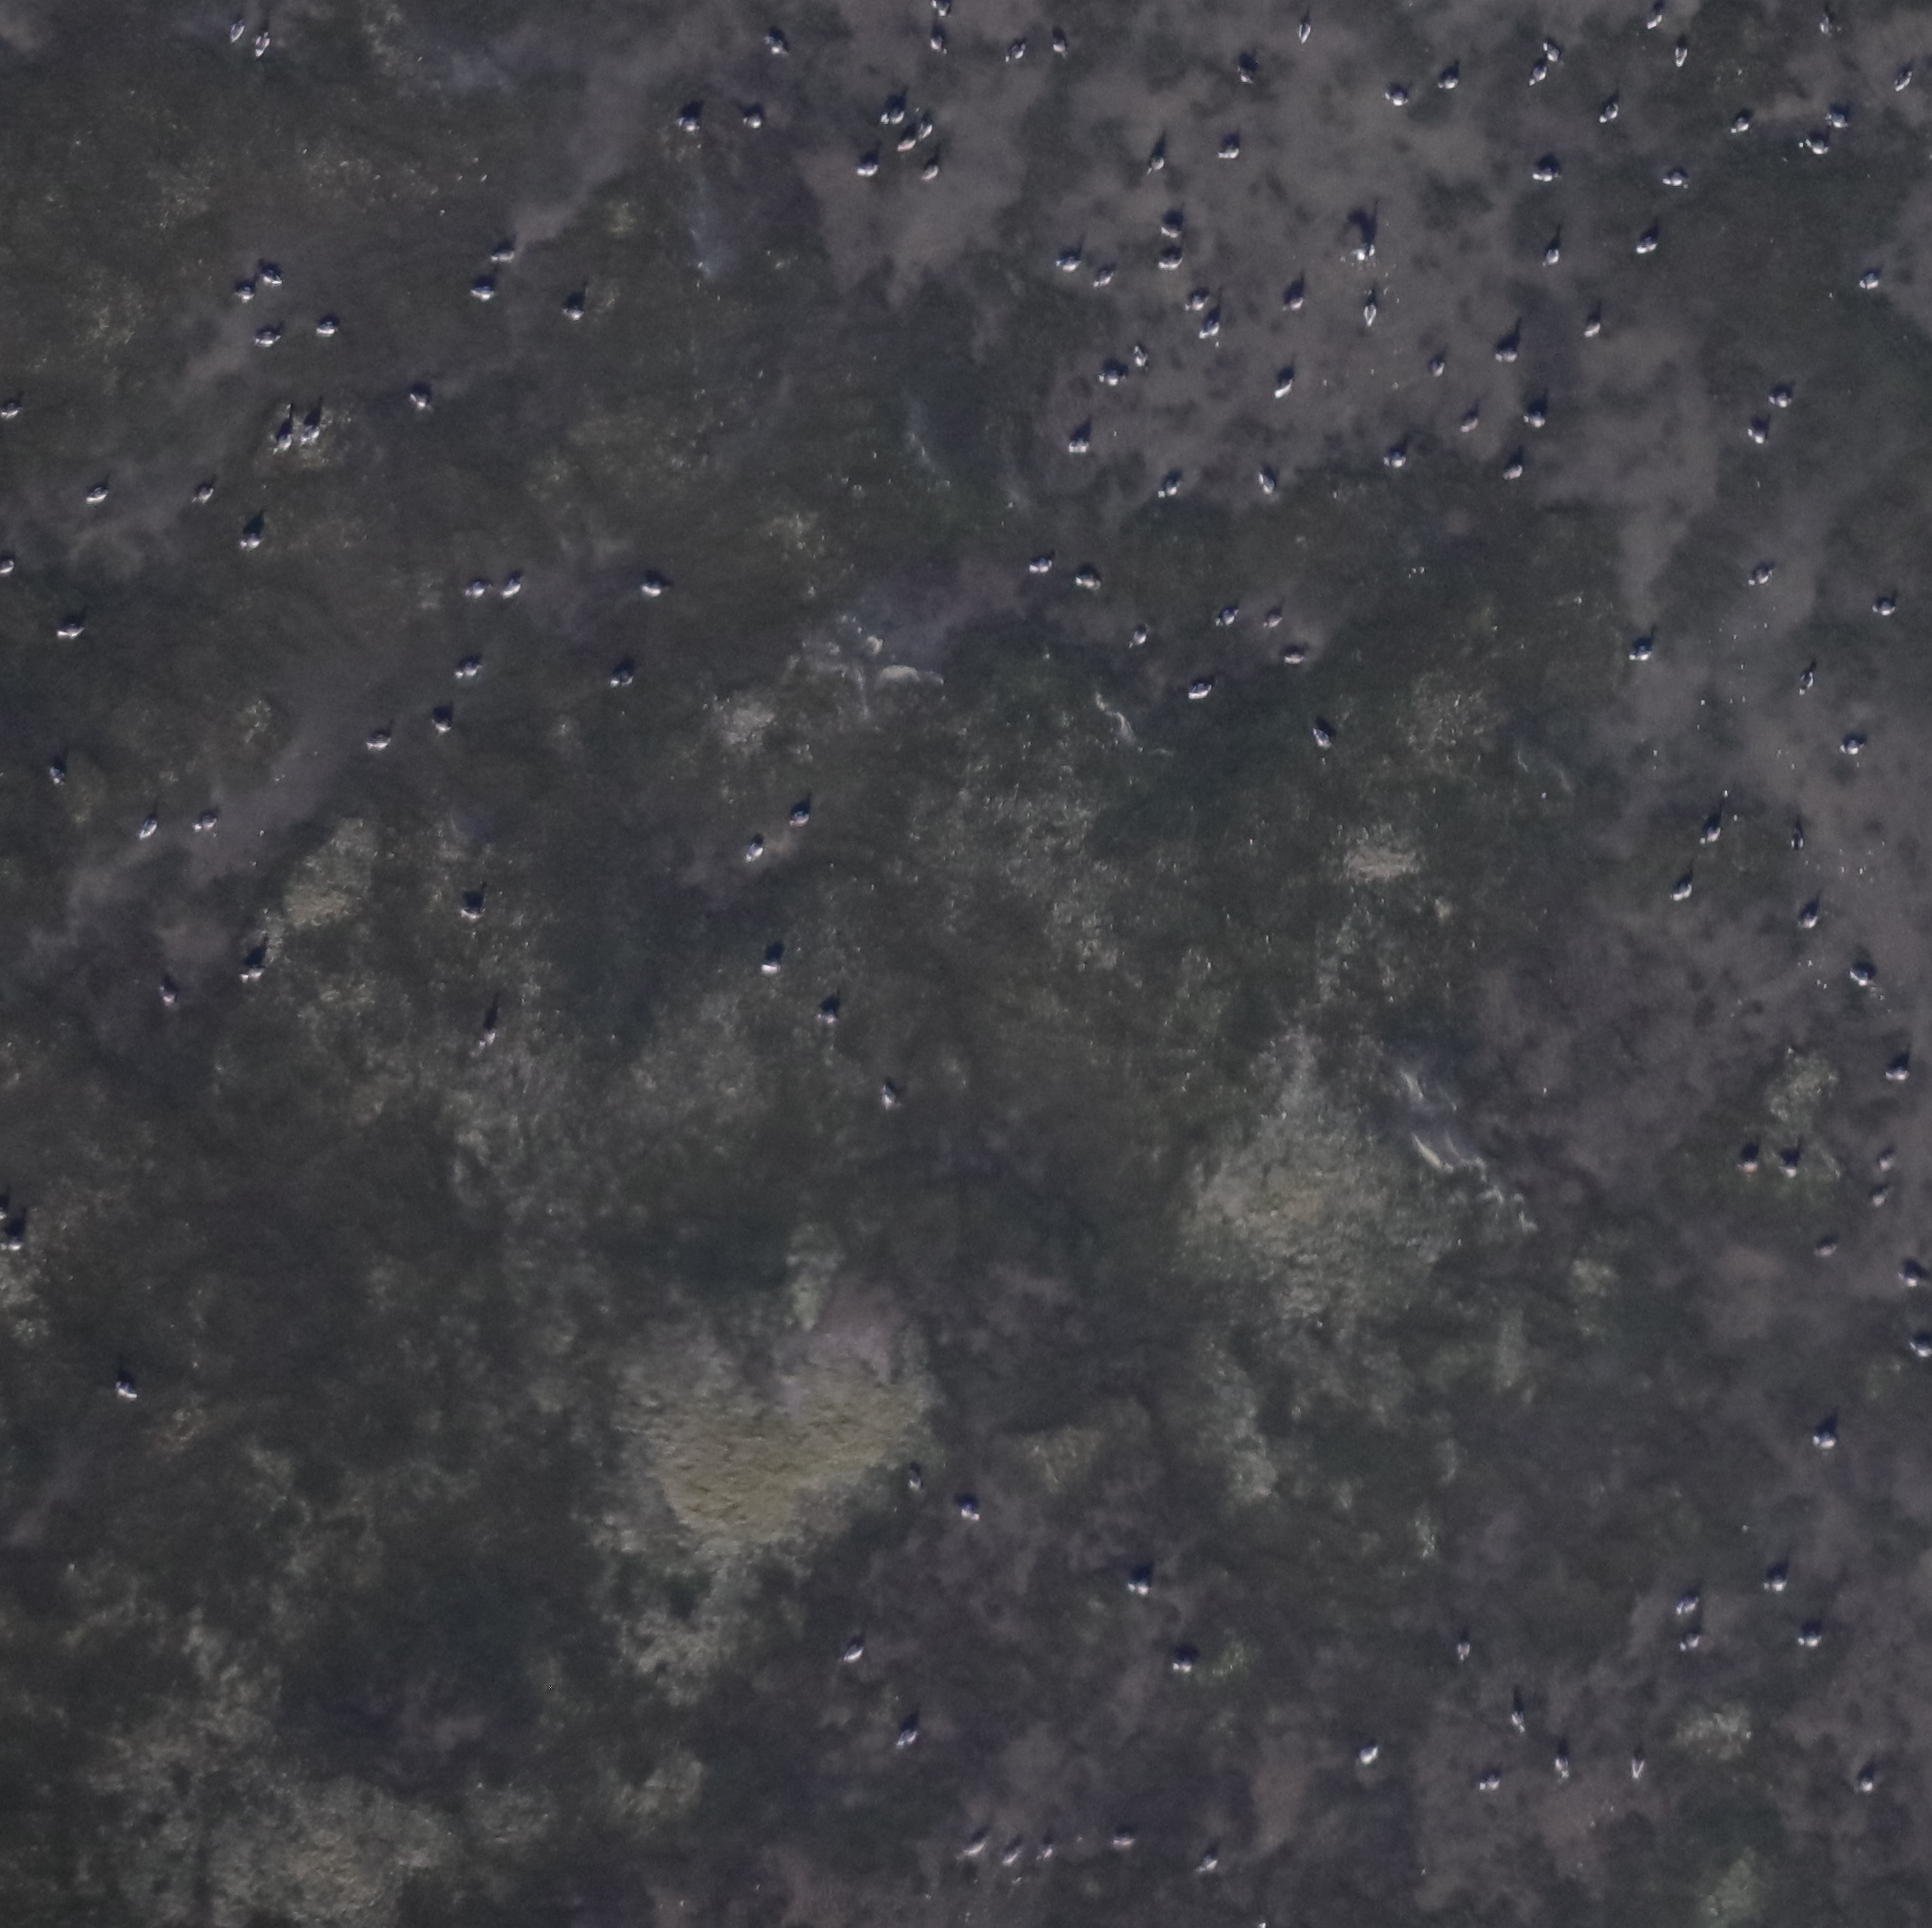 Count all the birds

145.